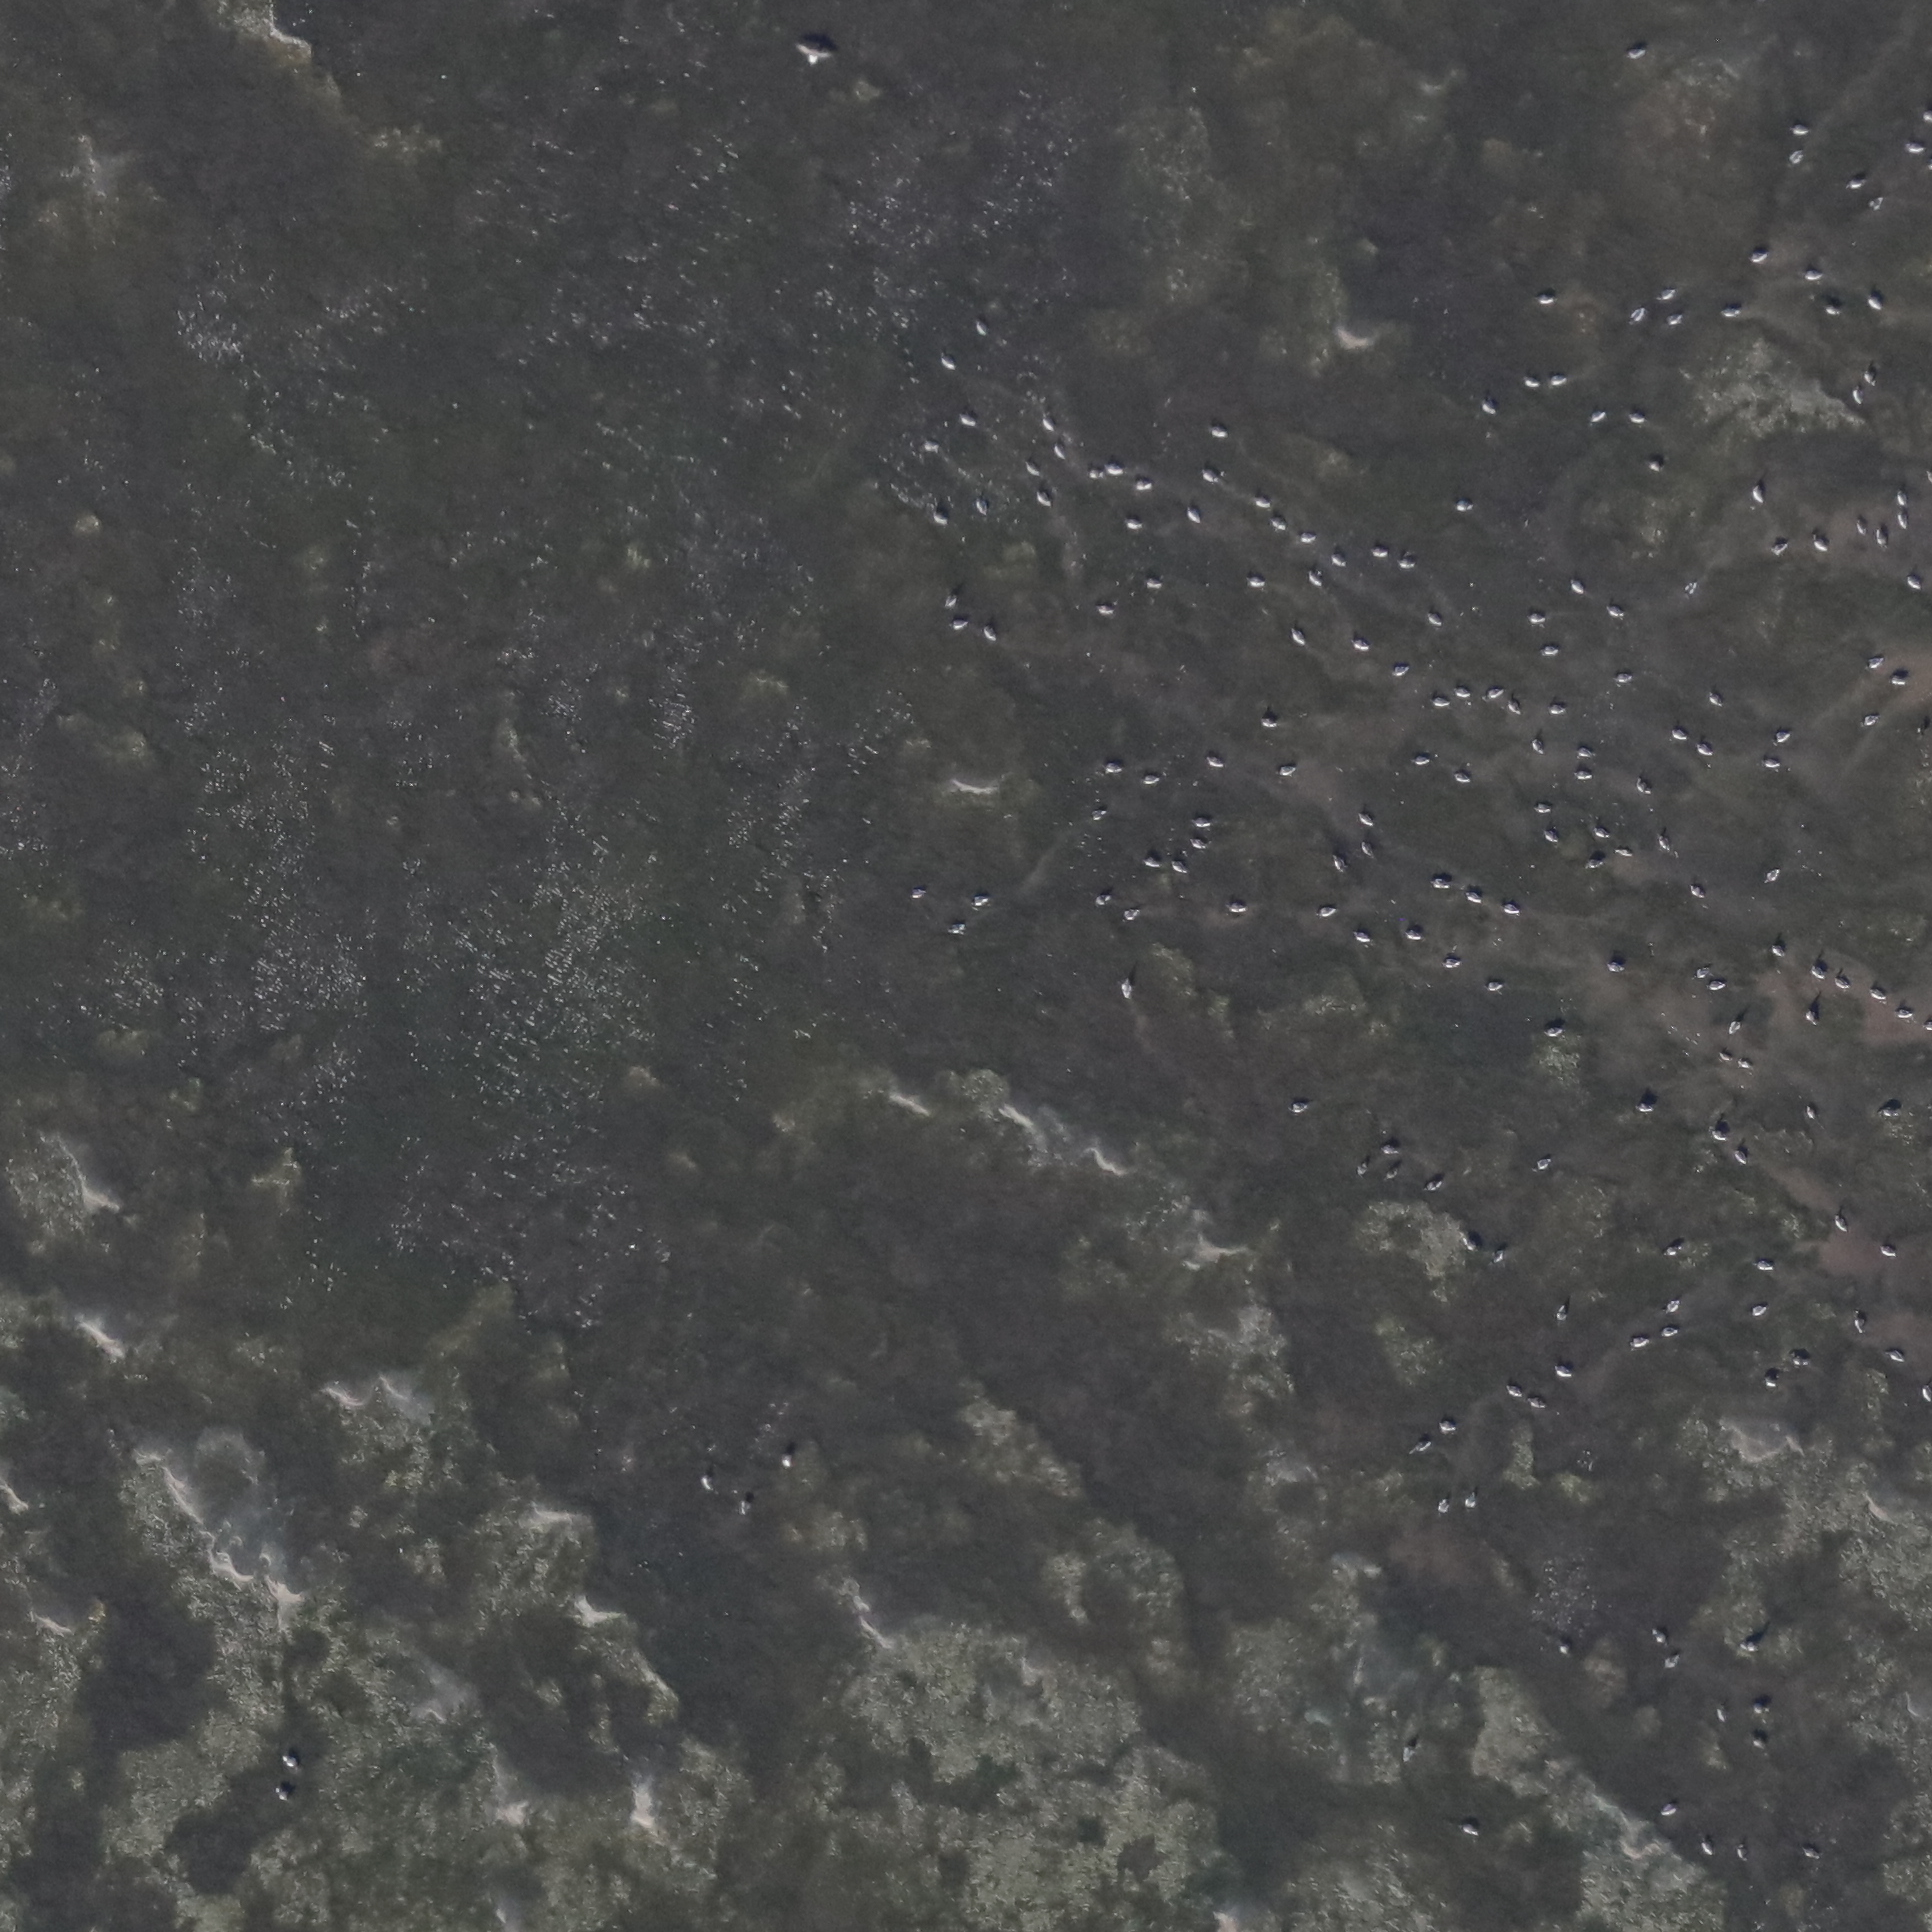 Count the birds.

196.